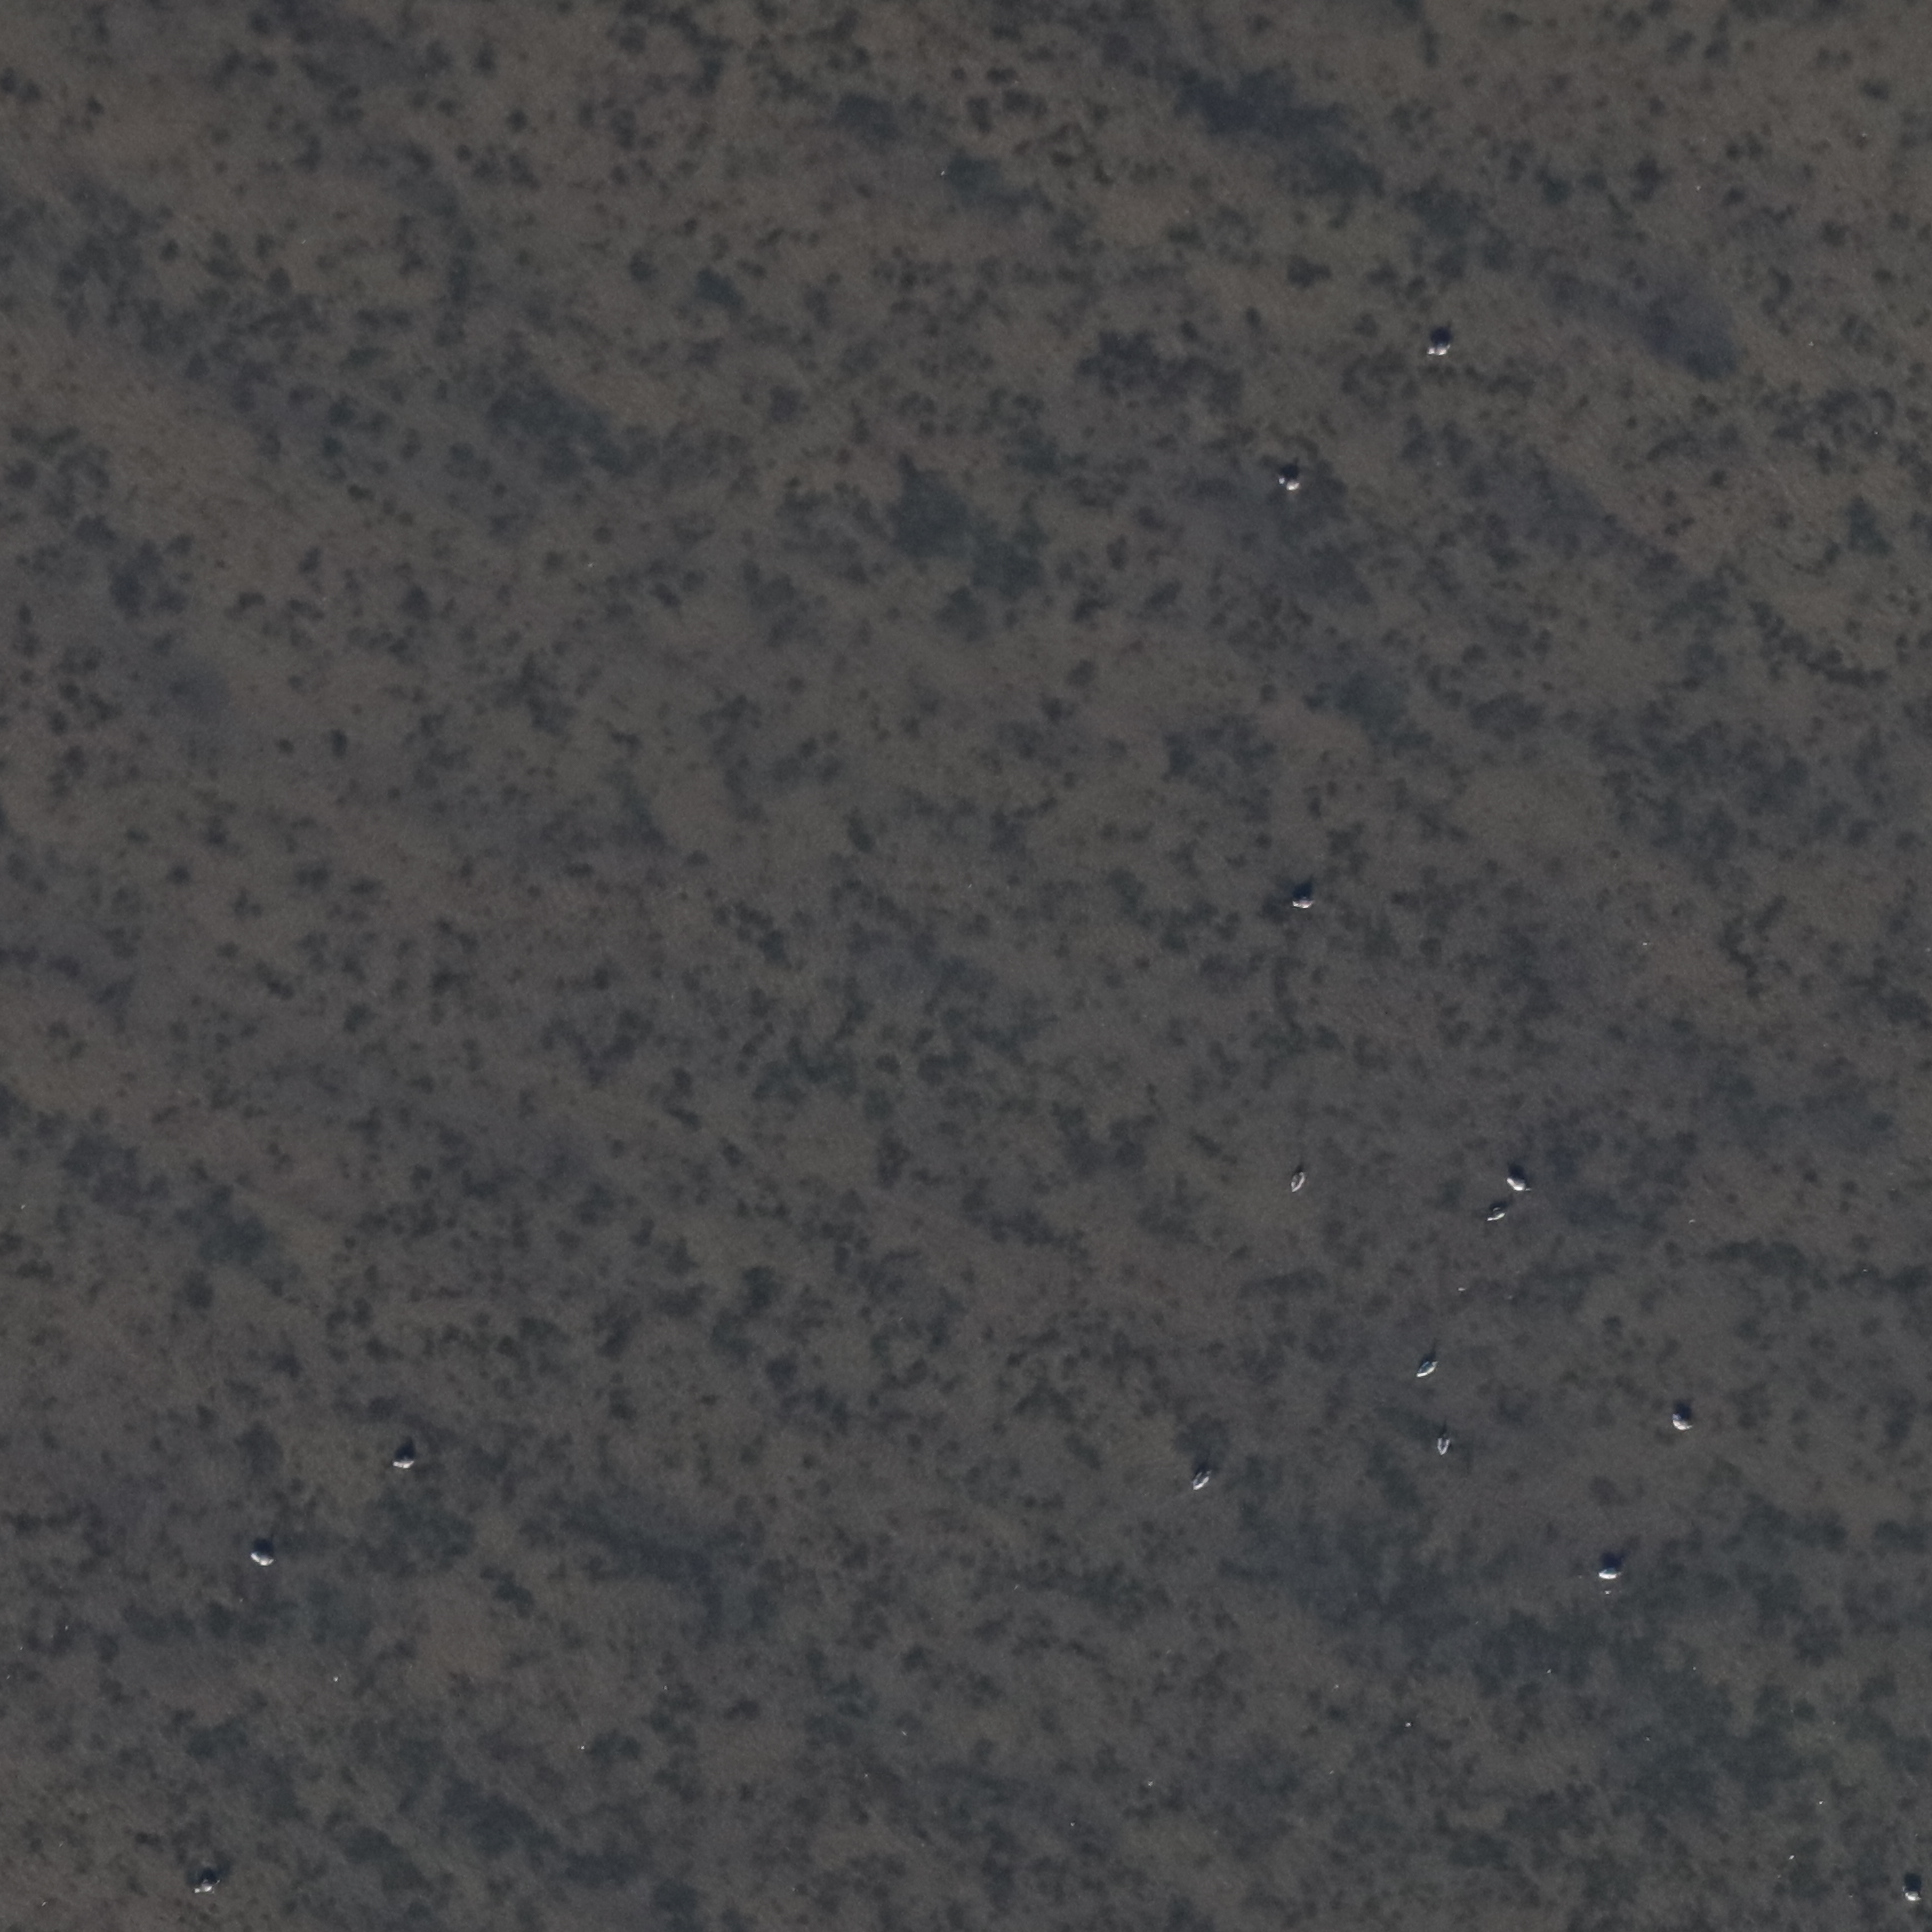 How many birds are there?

15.